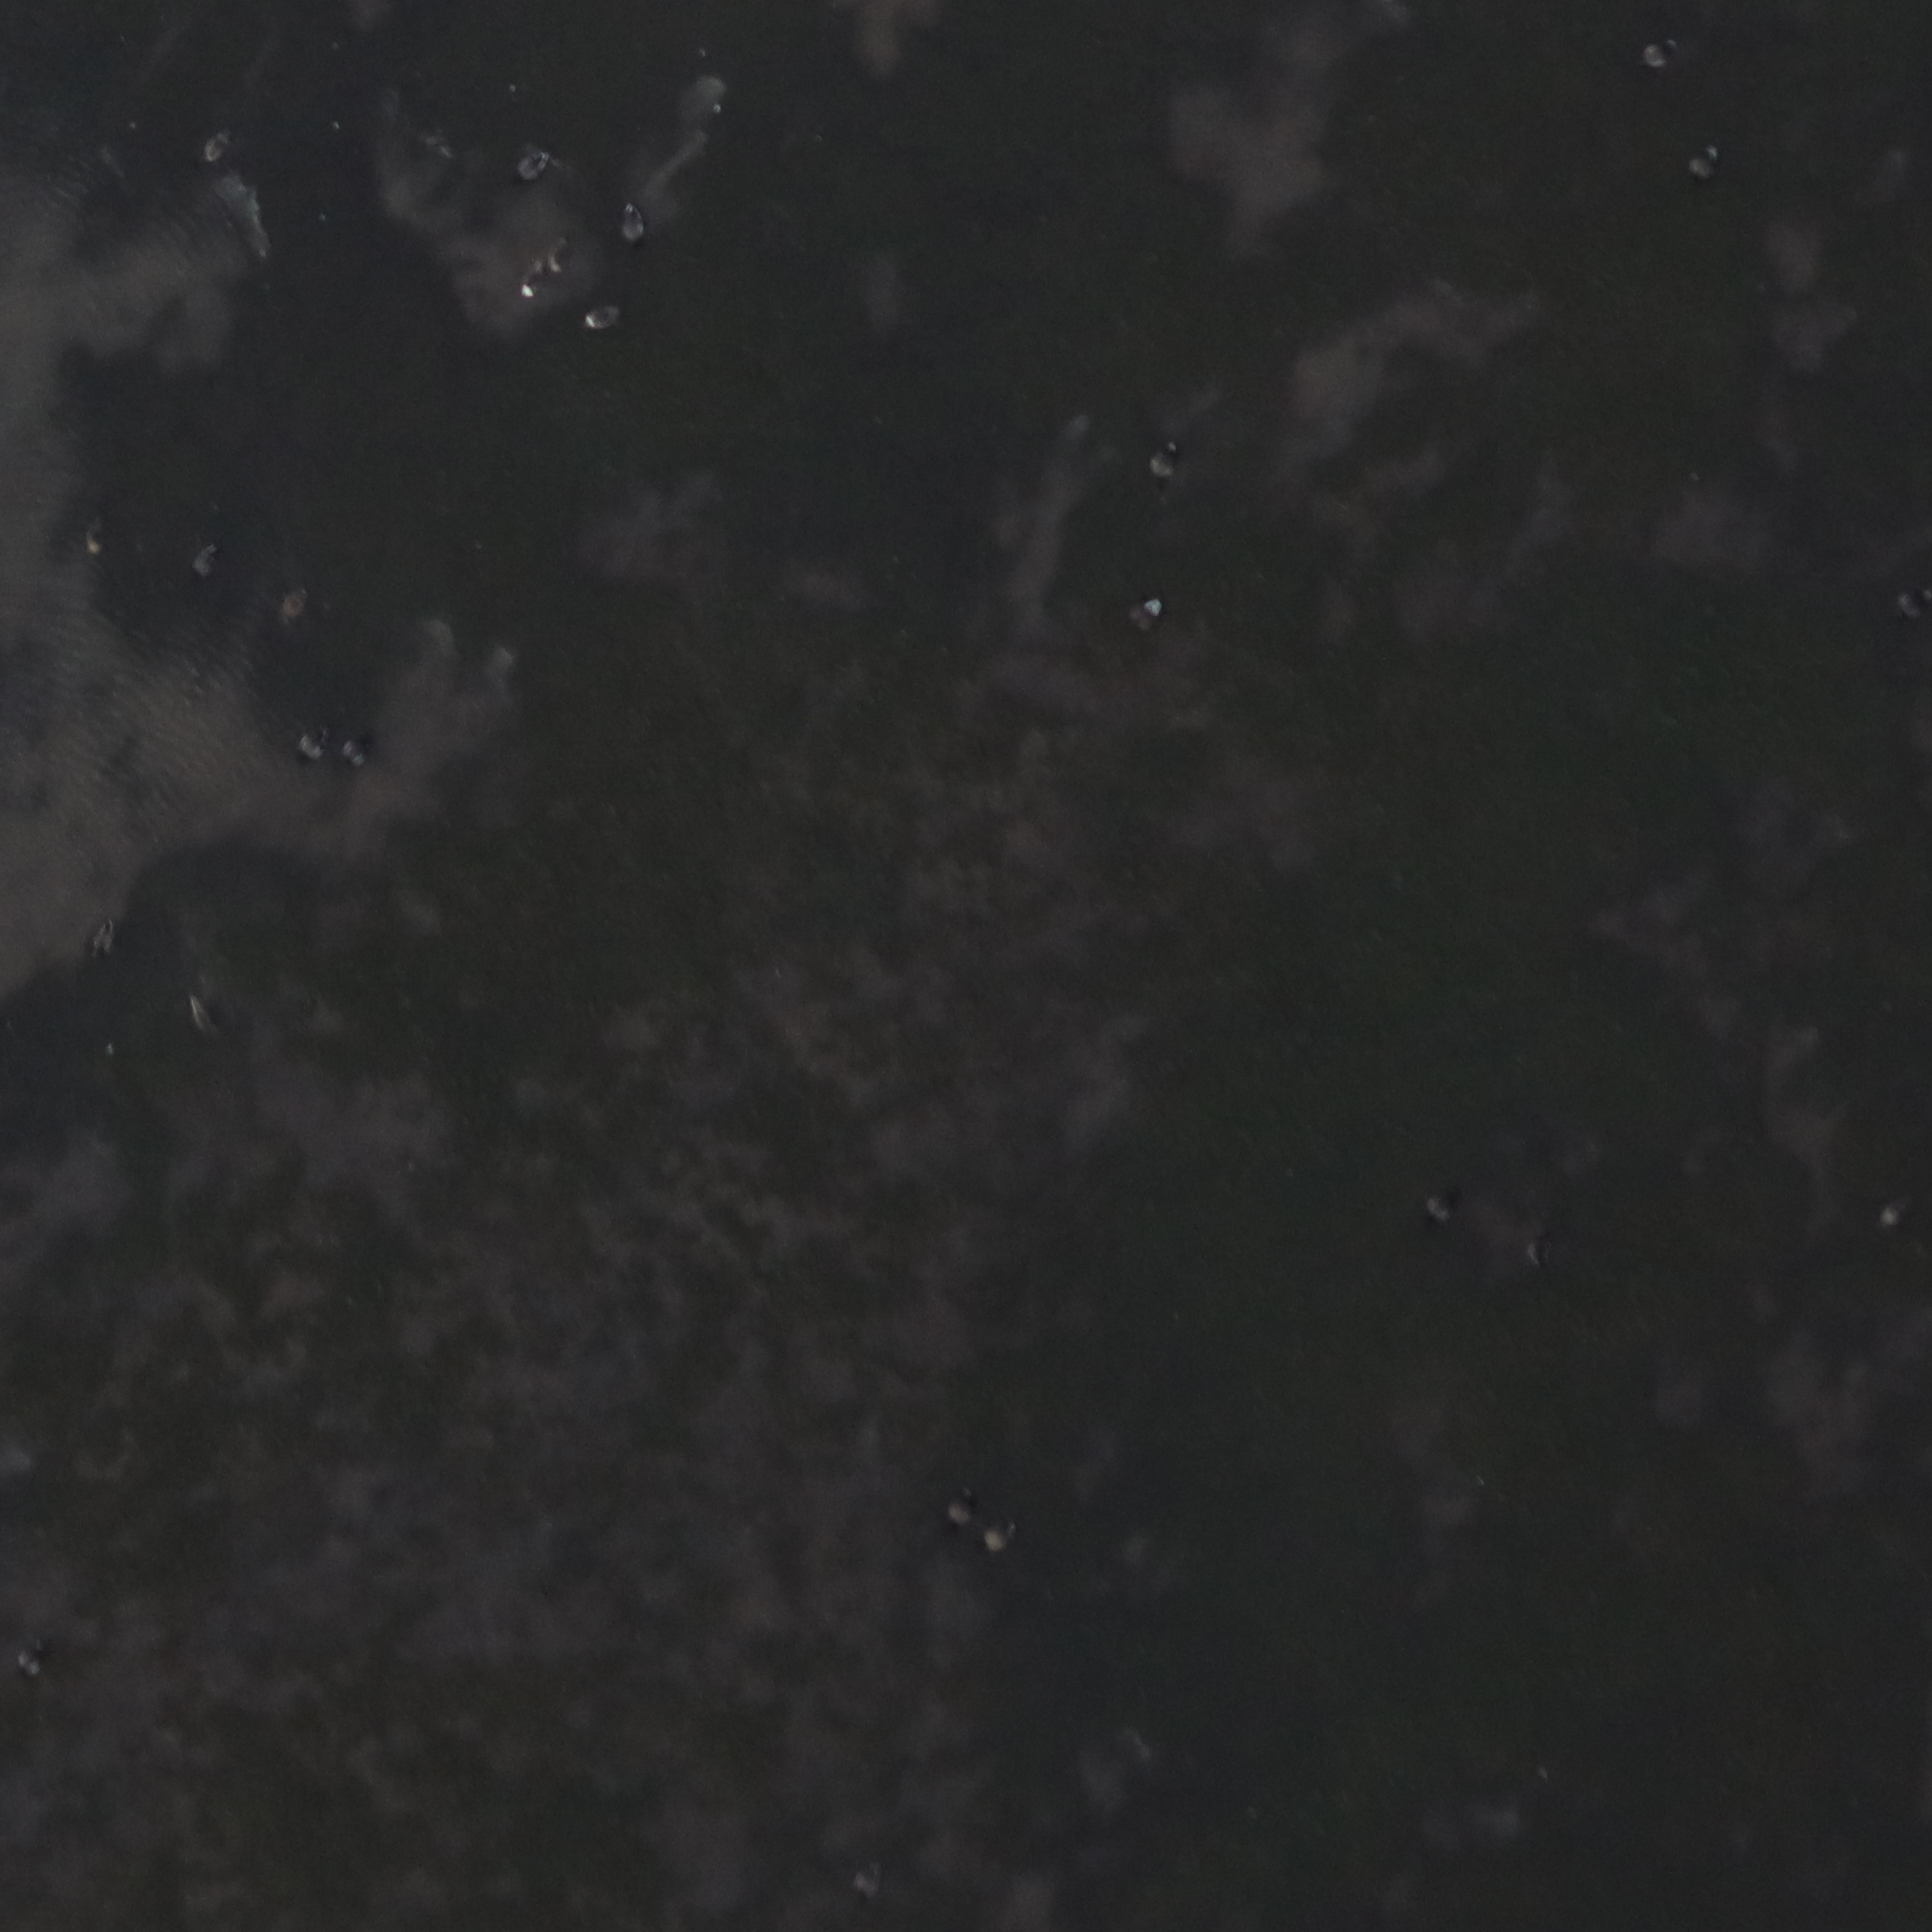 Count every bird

24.